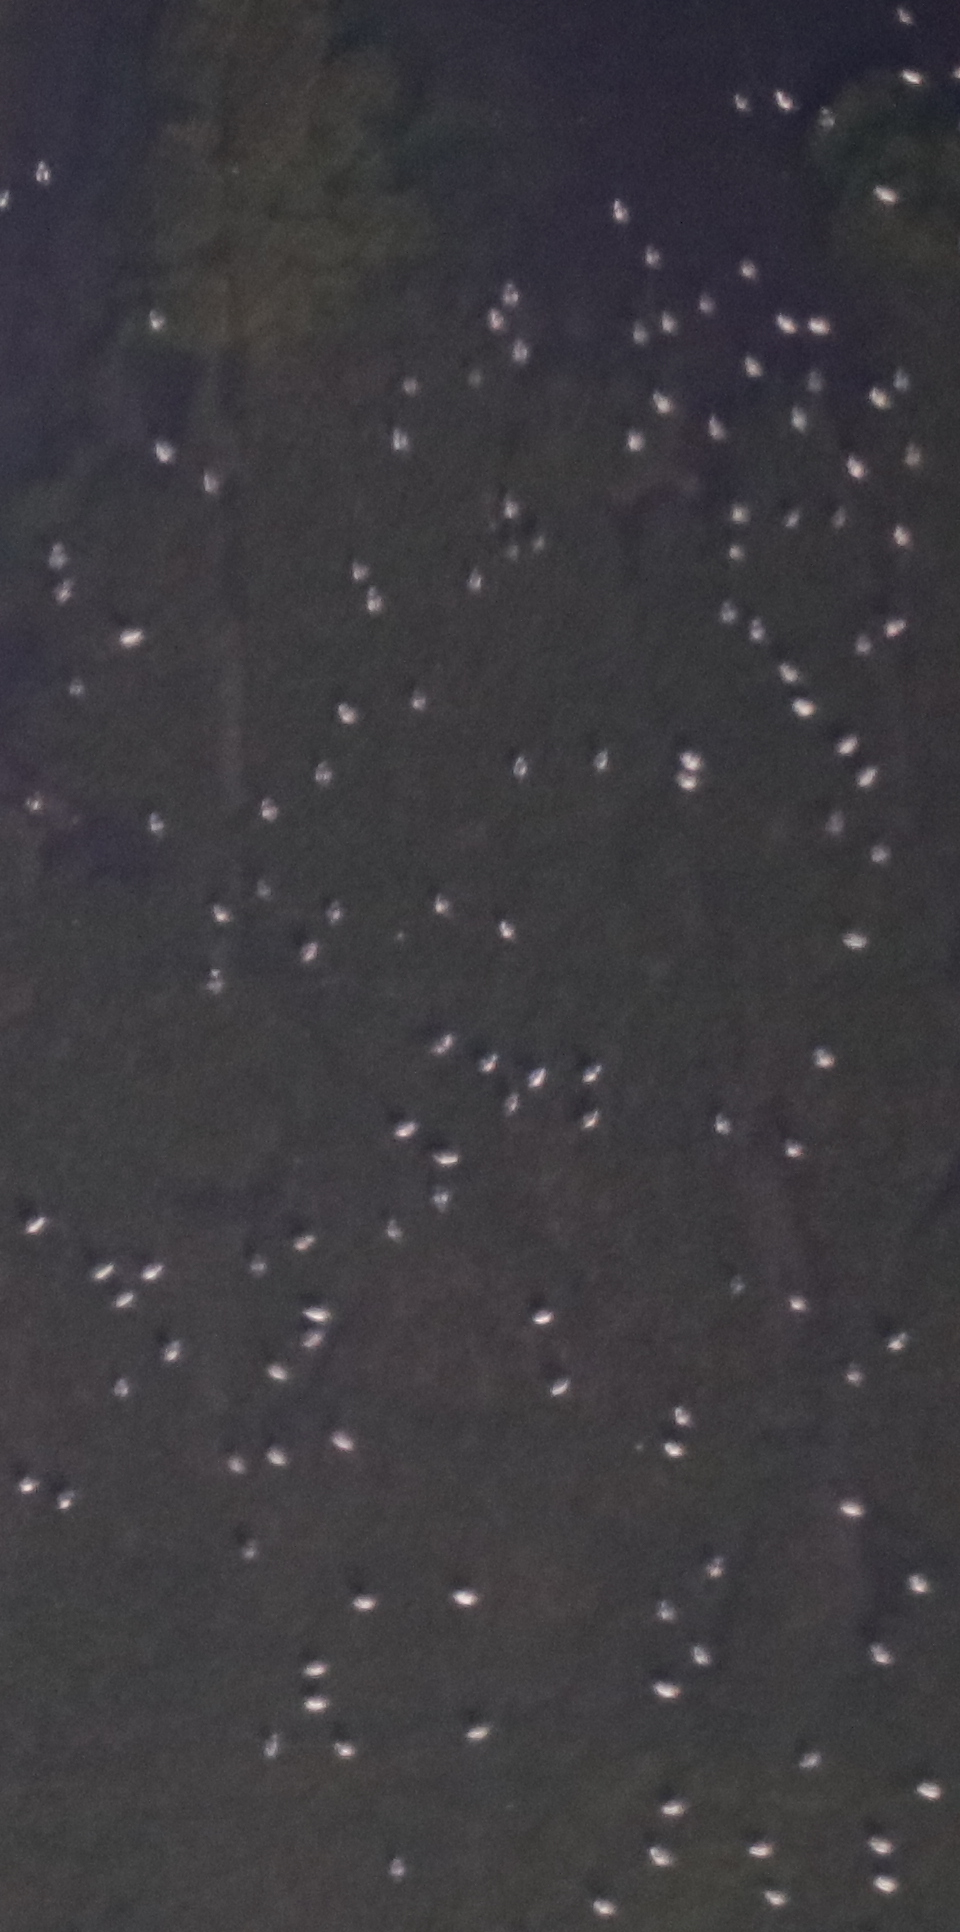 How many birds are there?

141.